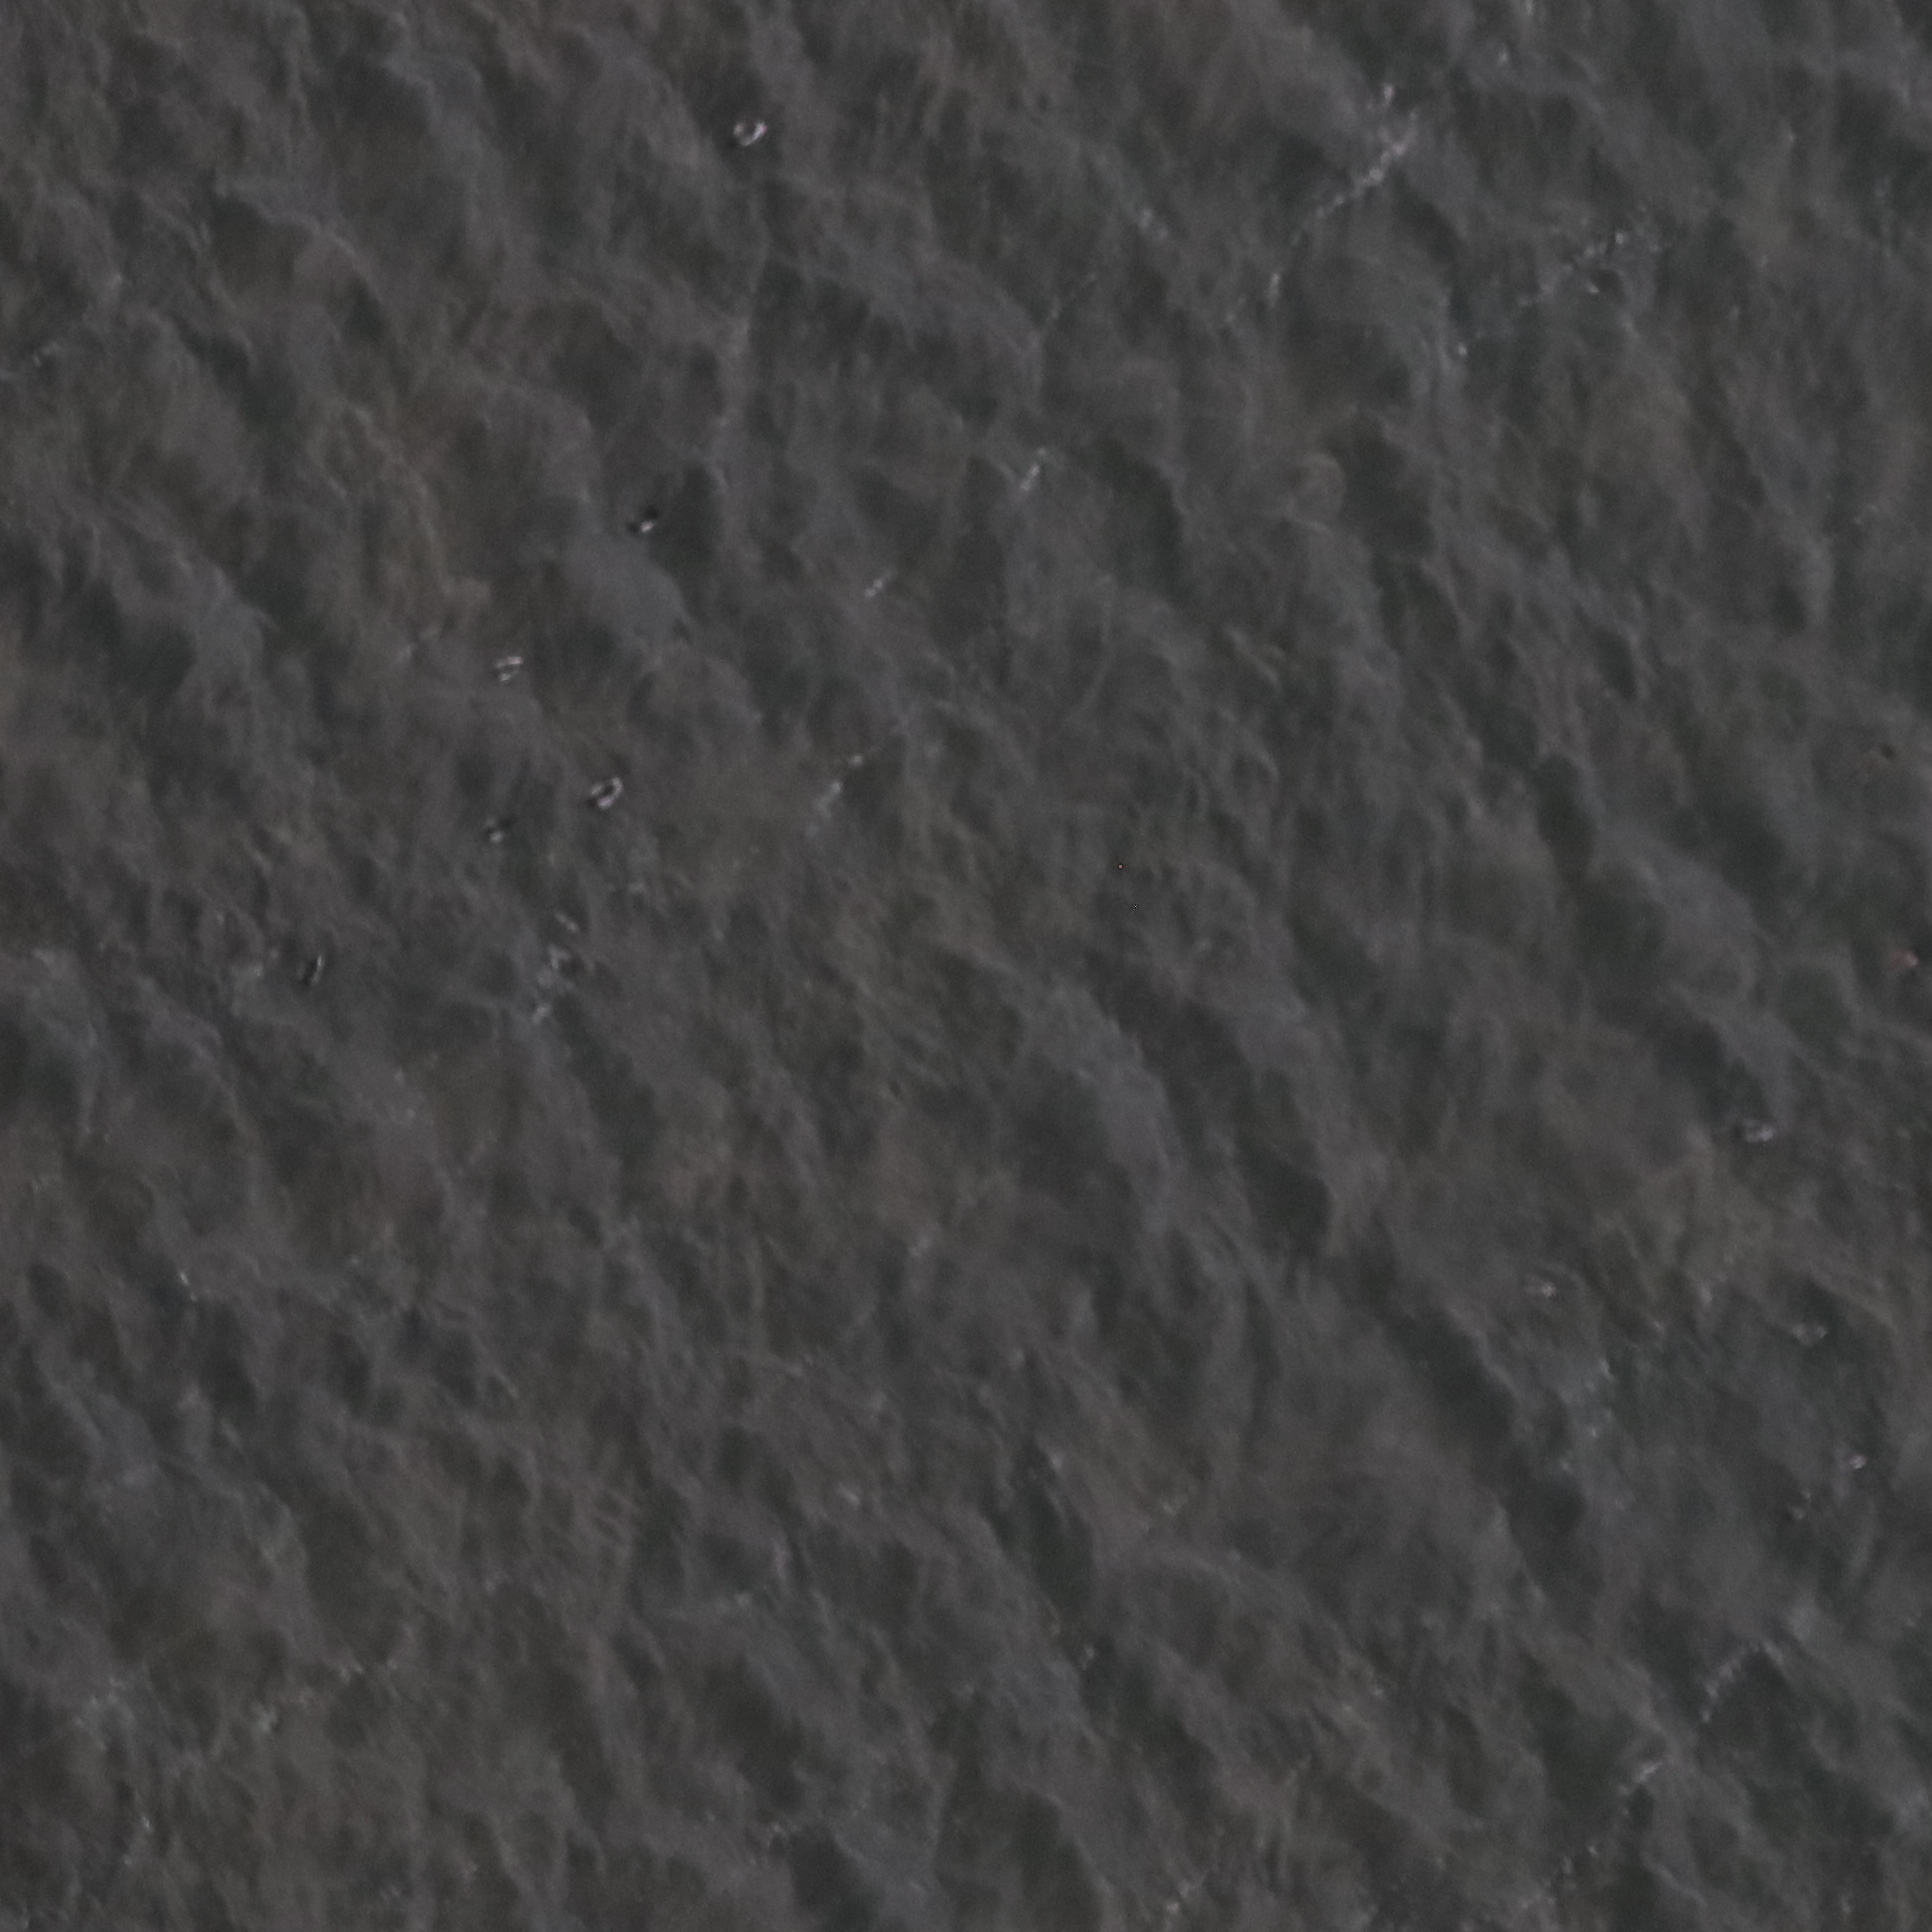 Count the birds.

13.